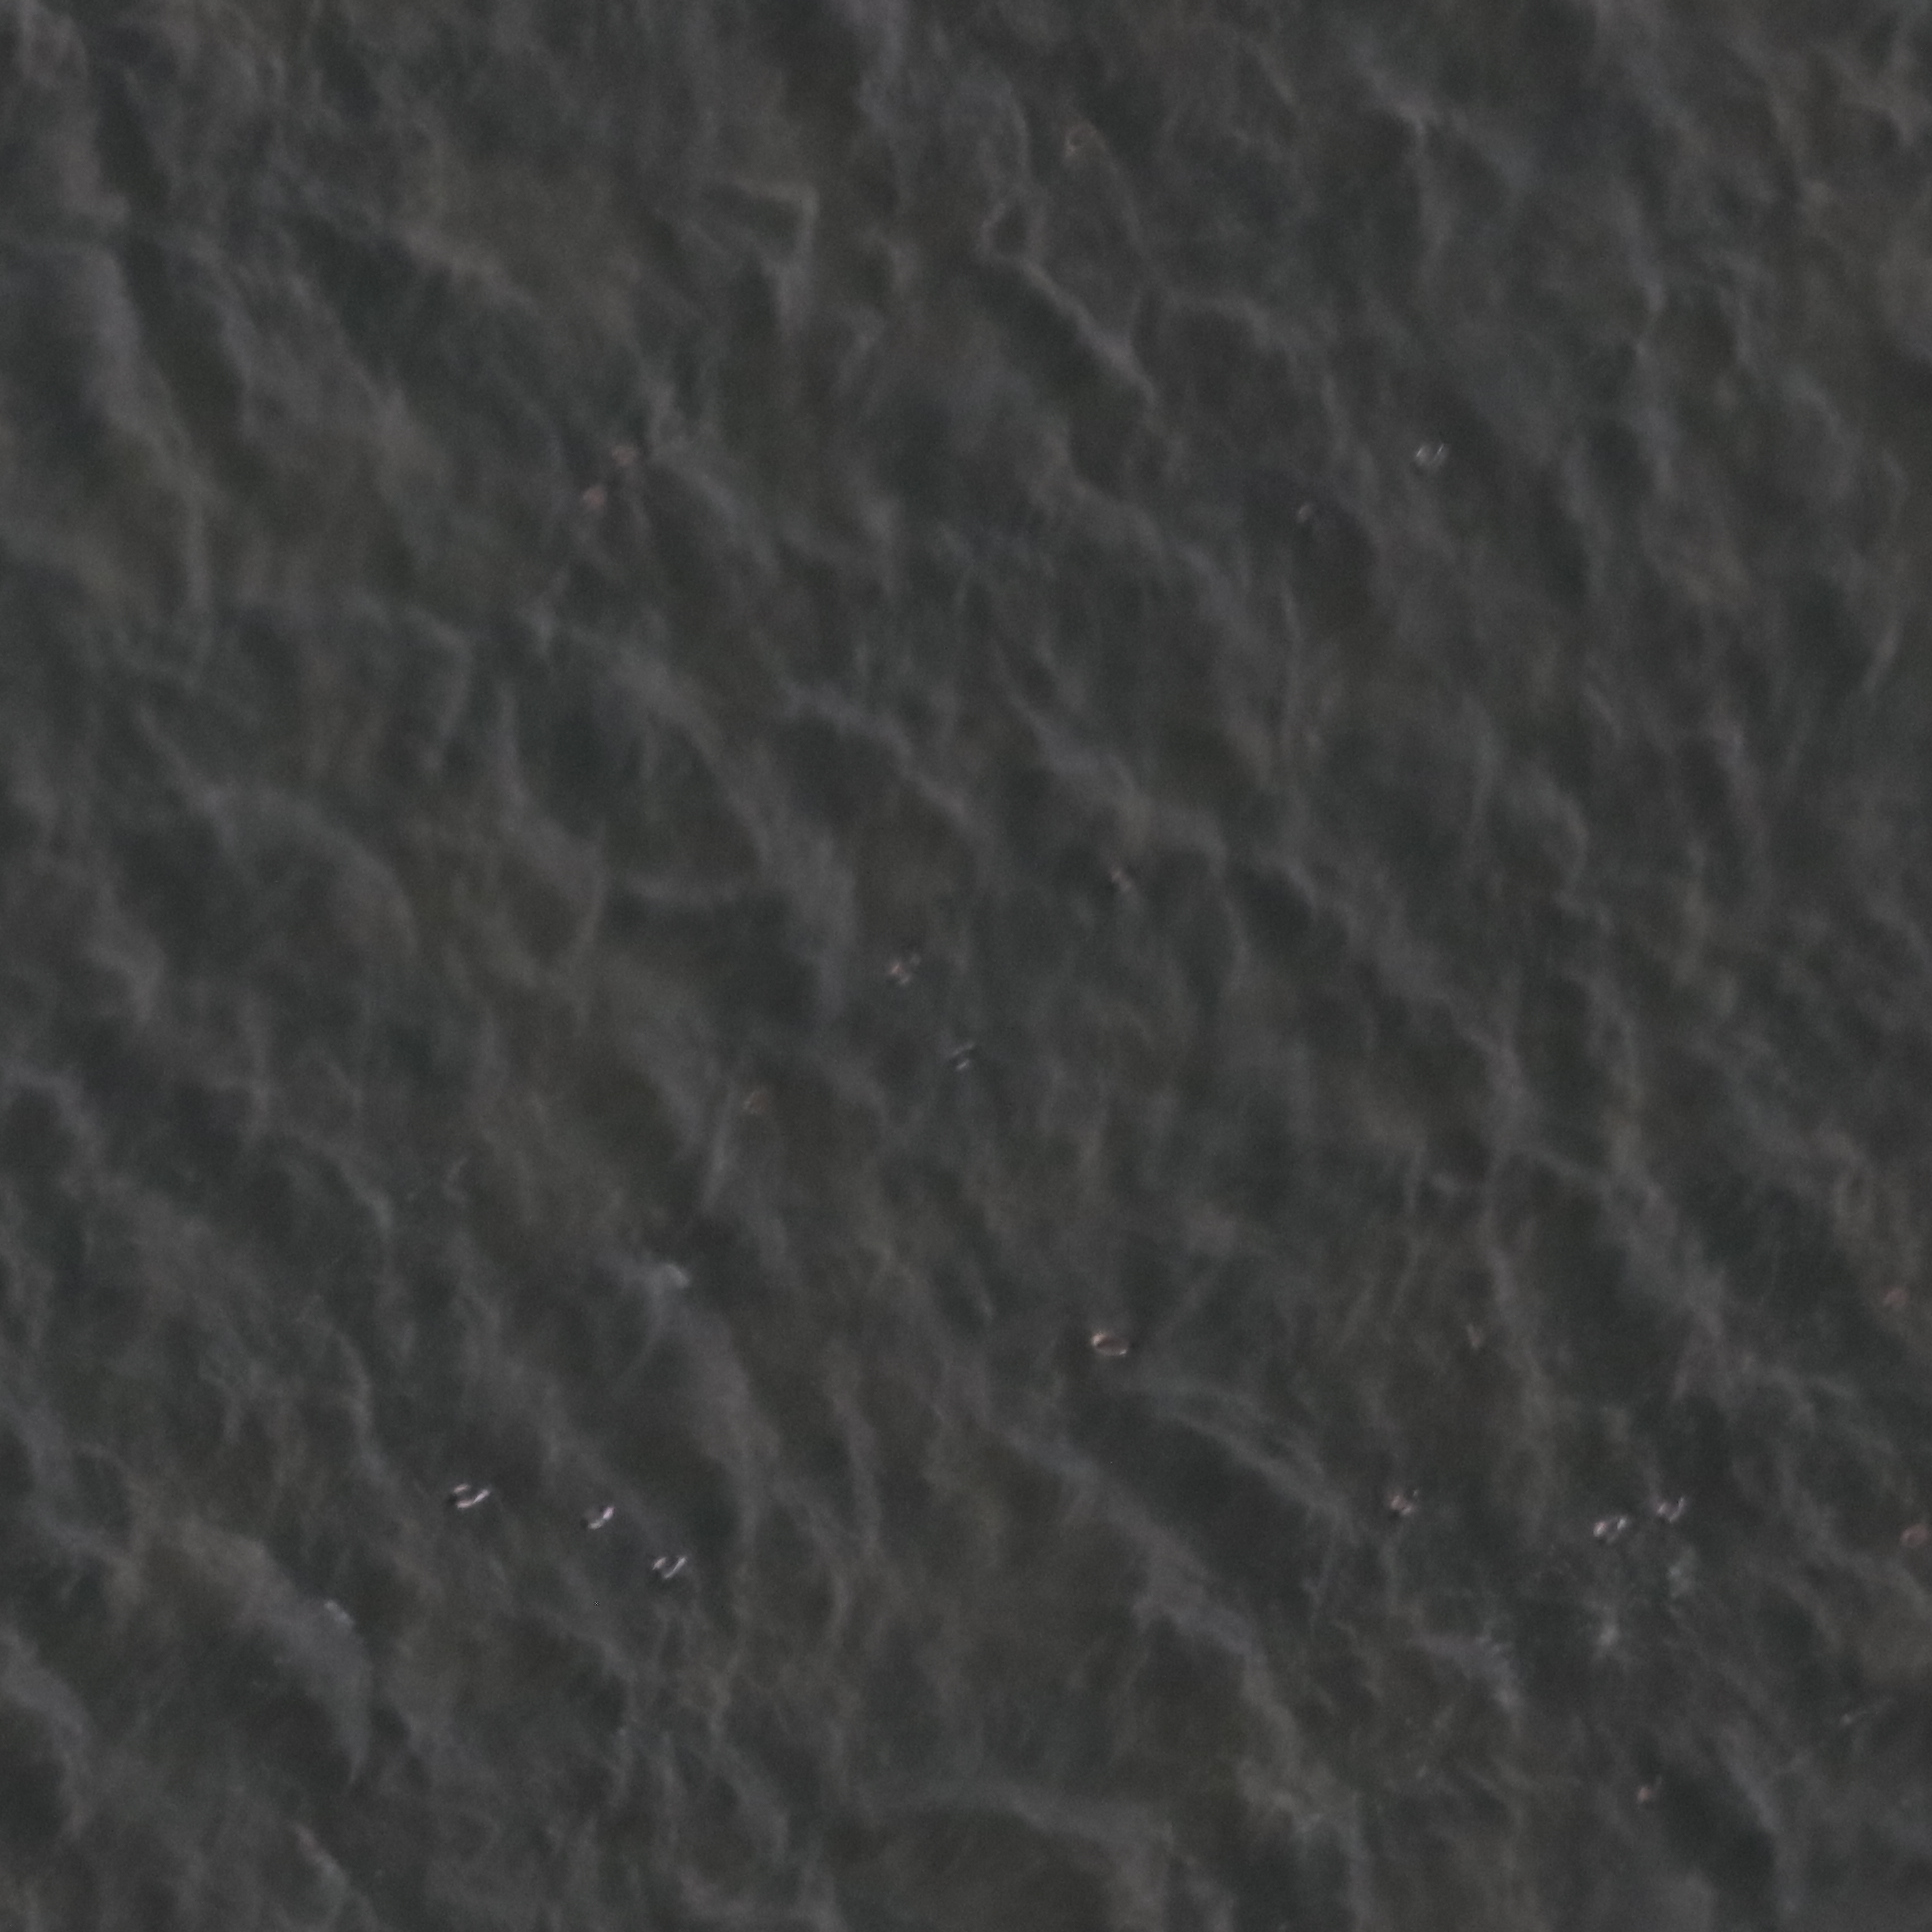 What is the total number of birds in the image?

17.